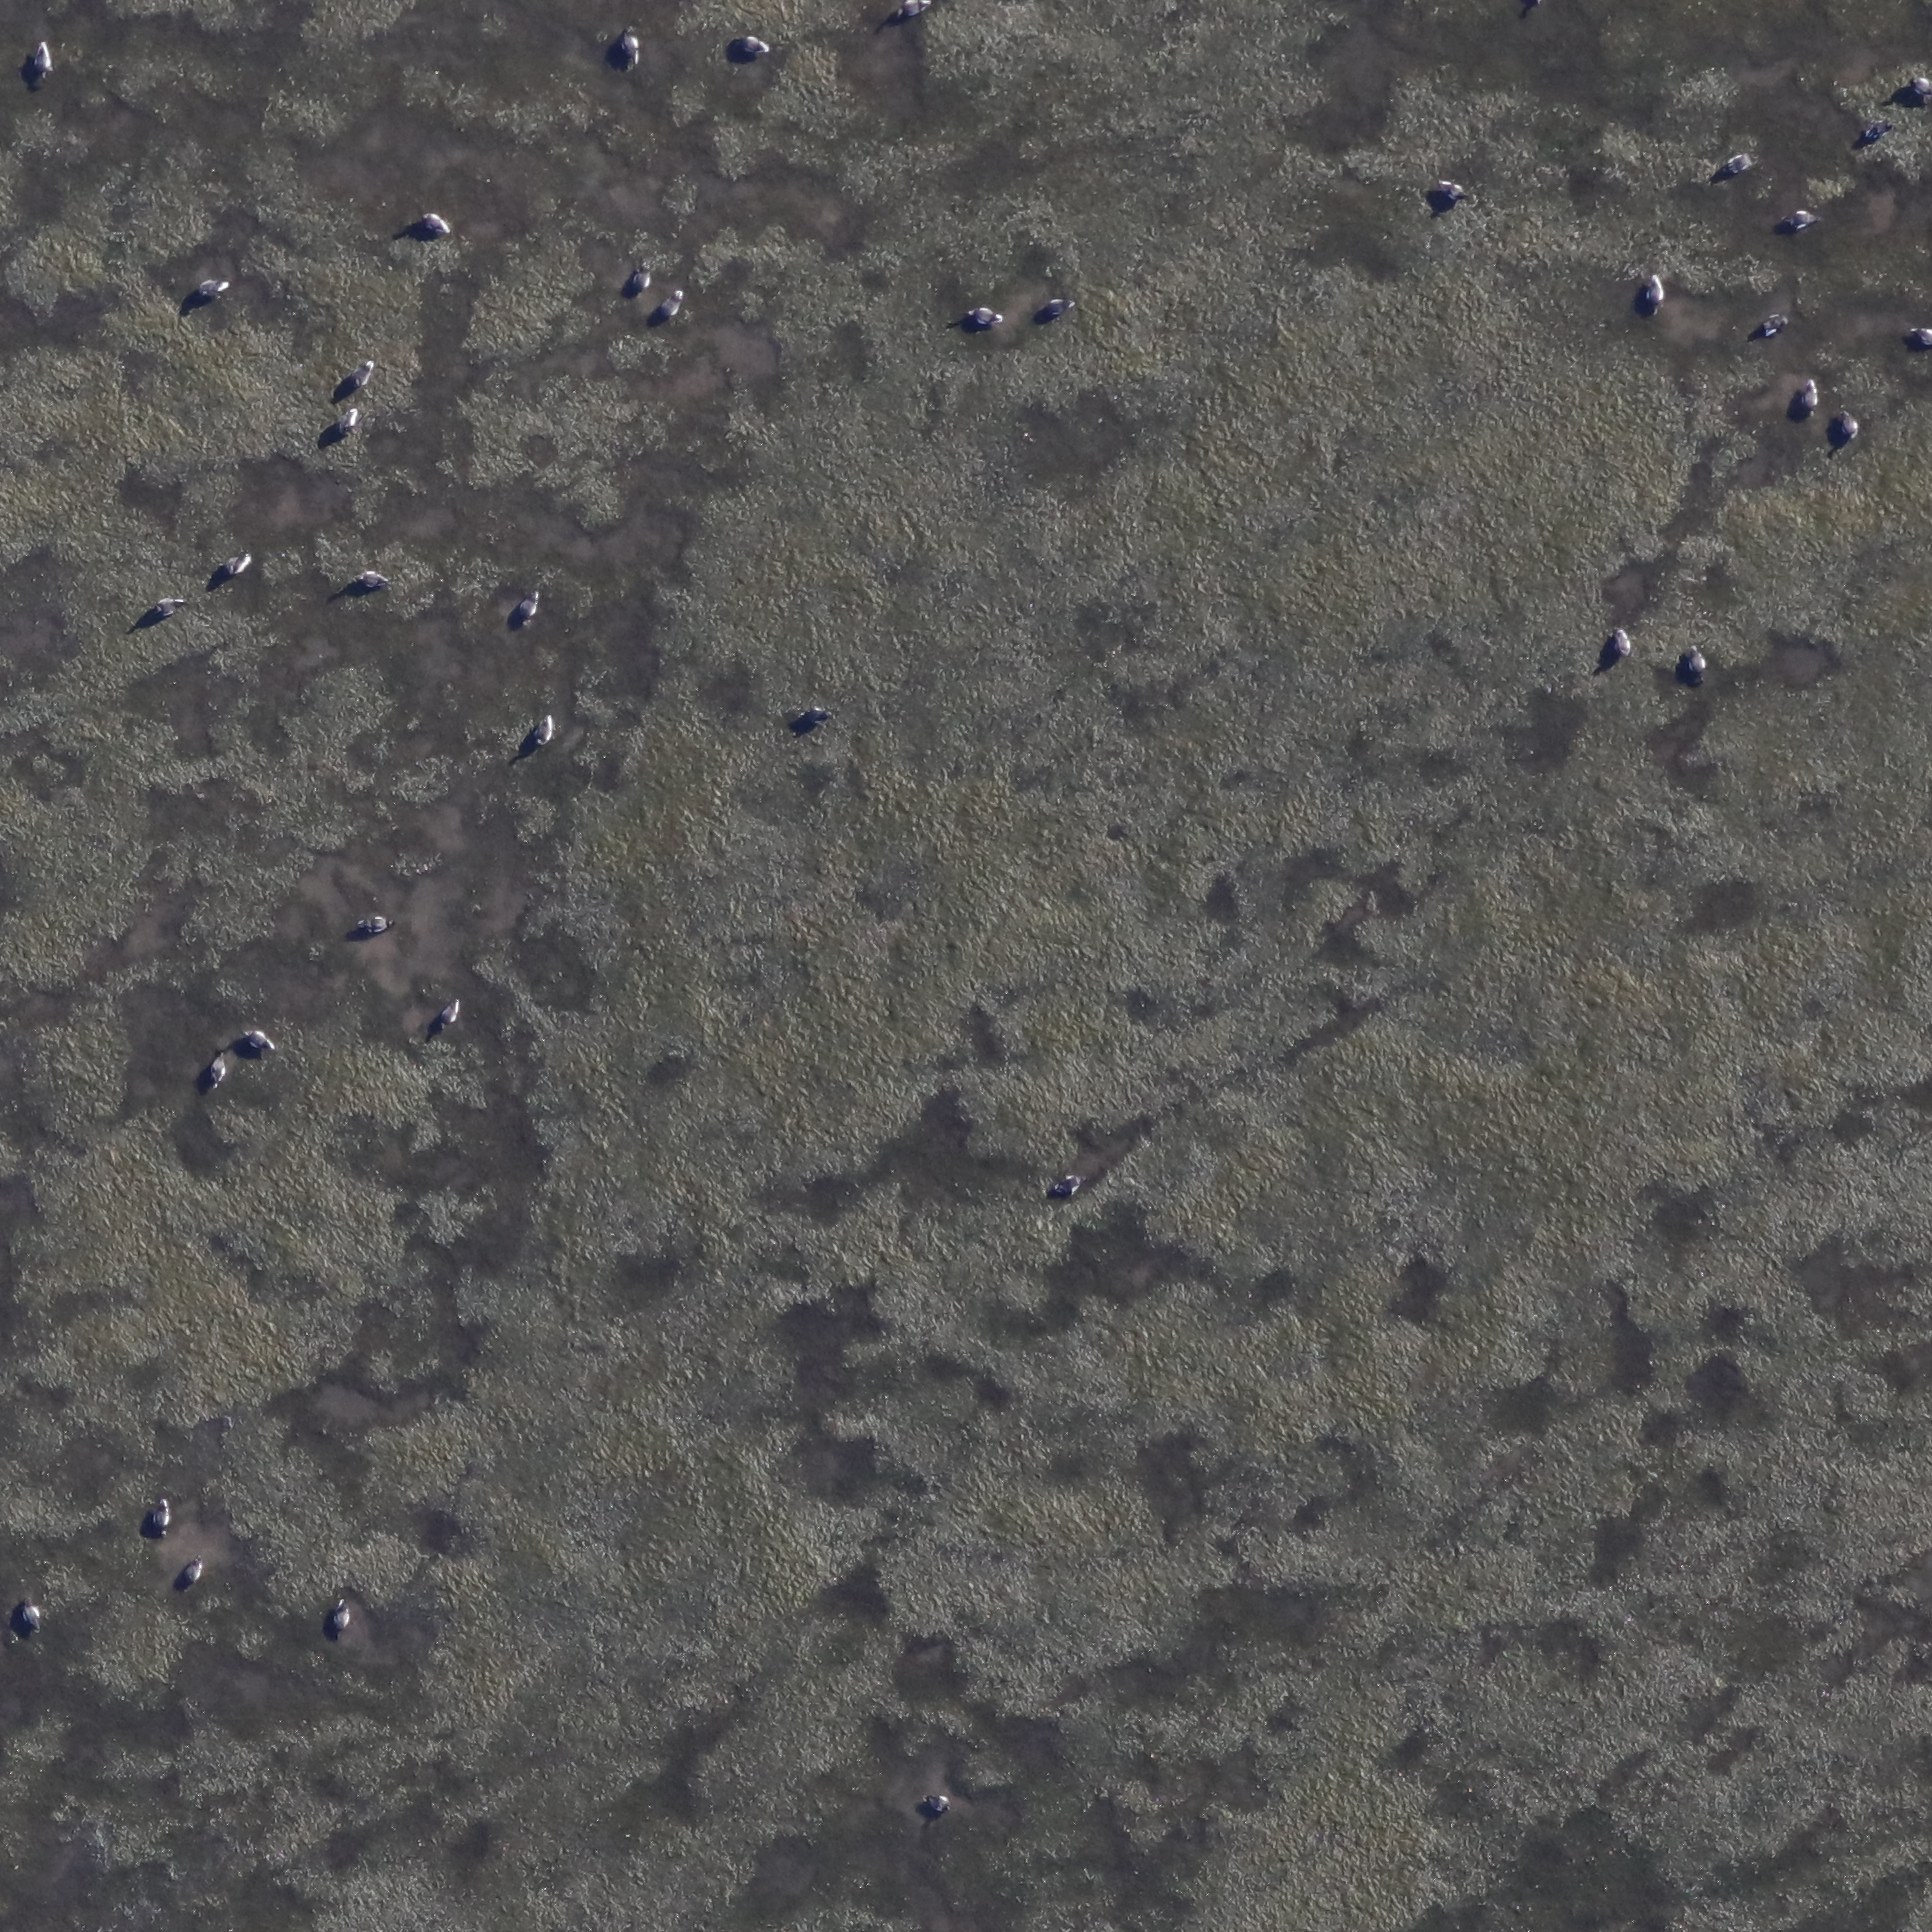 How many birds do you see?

40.